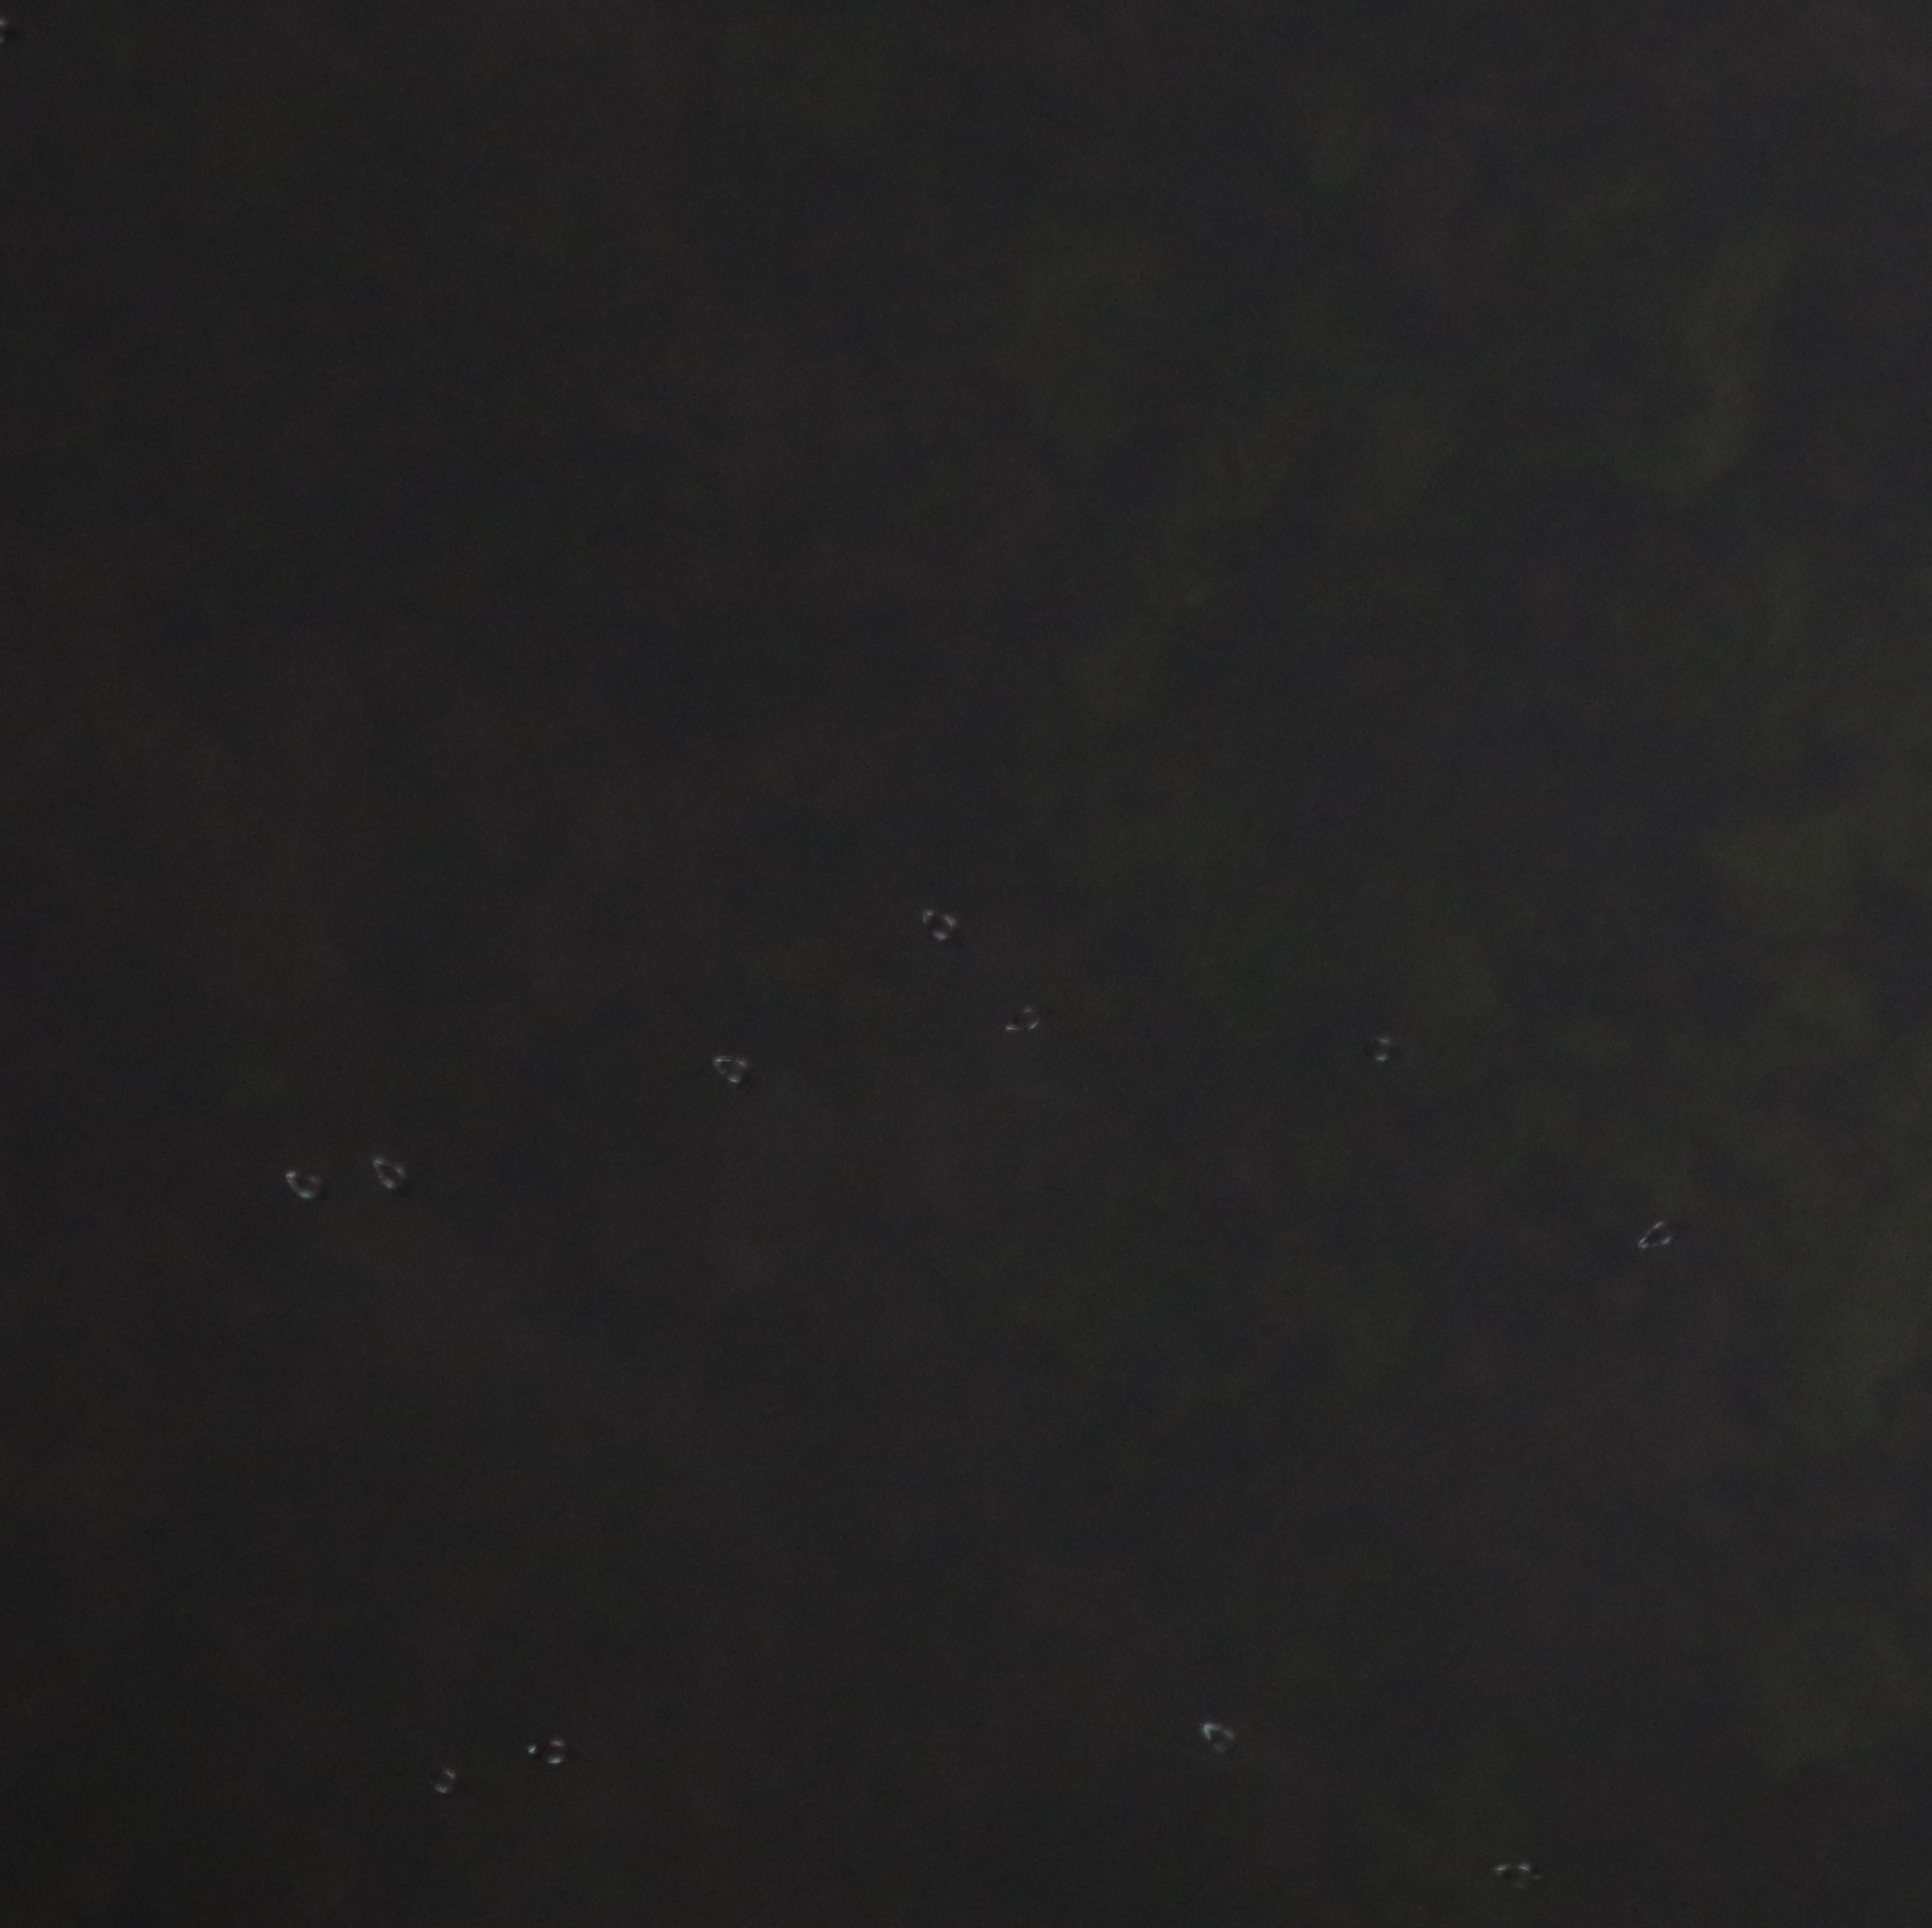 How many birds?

11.